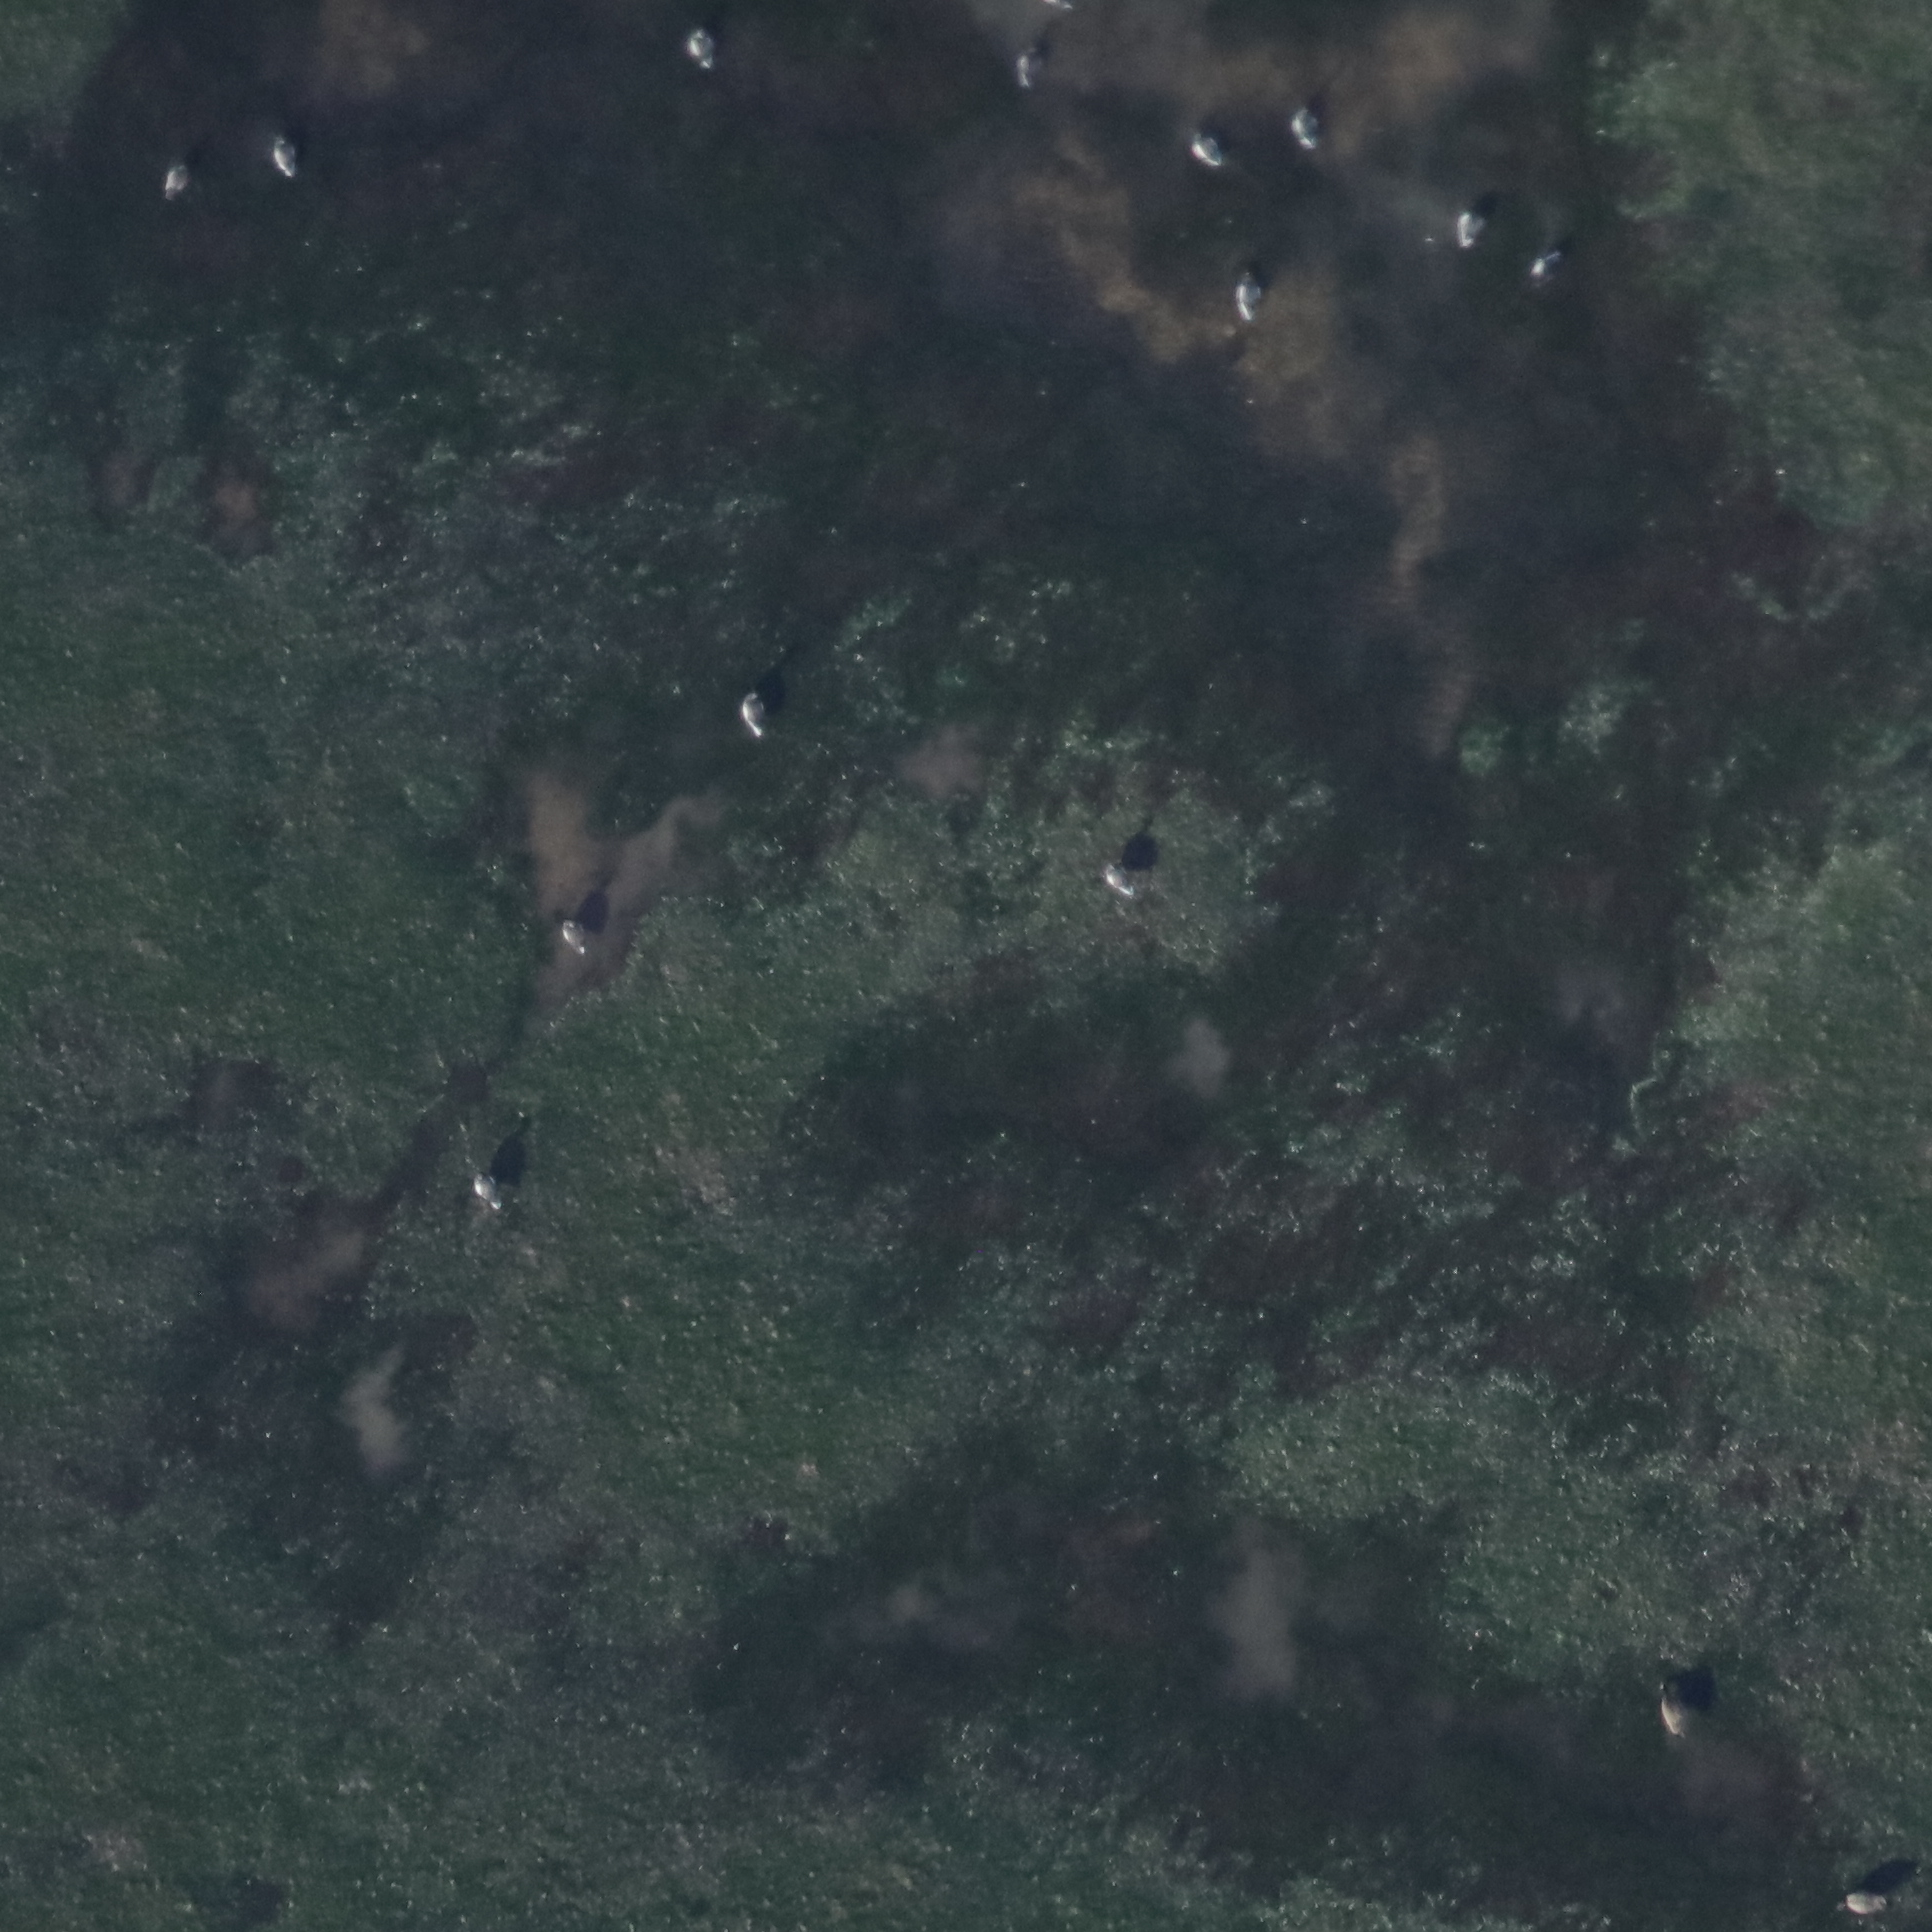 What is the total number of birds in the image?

15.